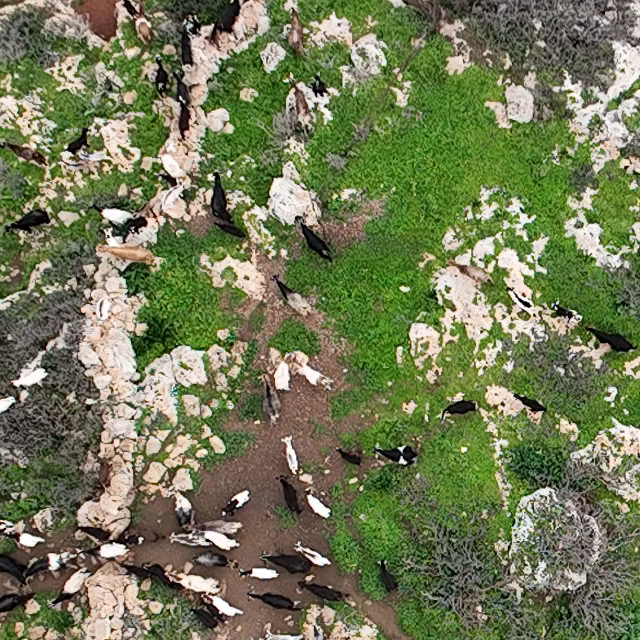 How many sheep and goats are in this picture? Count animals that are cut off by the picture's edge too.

69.